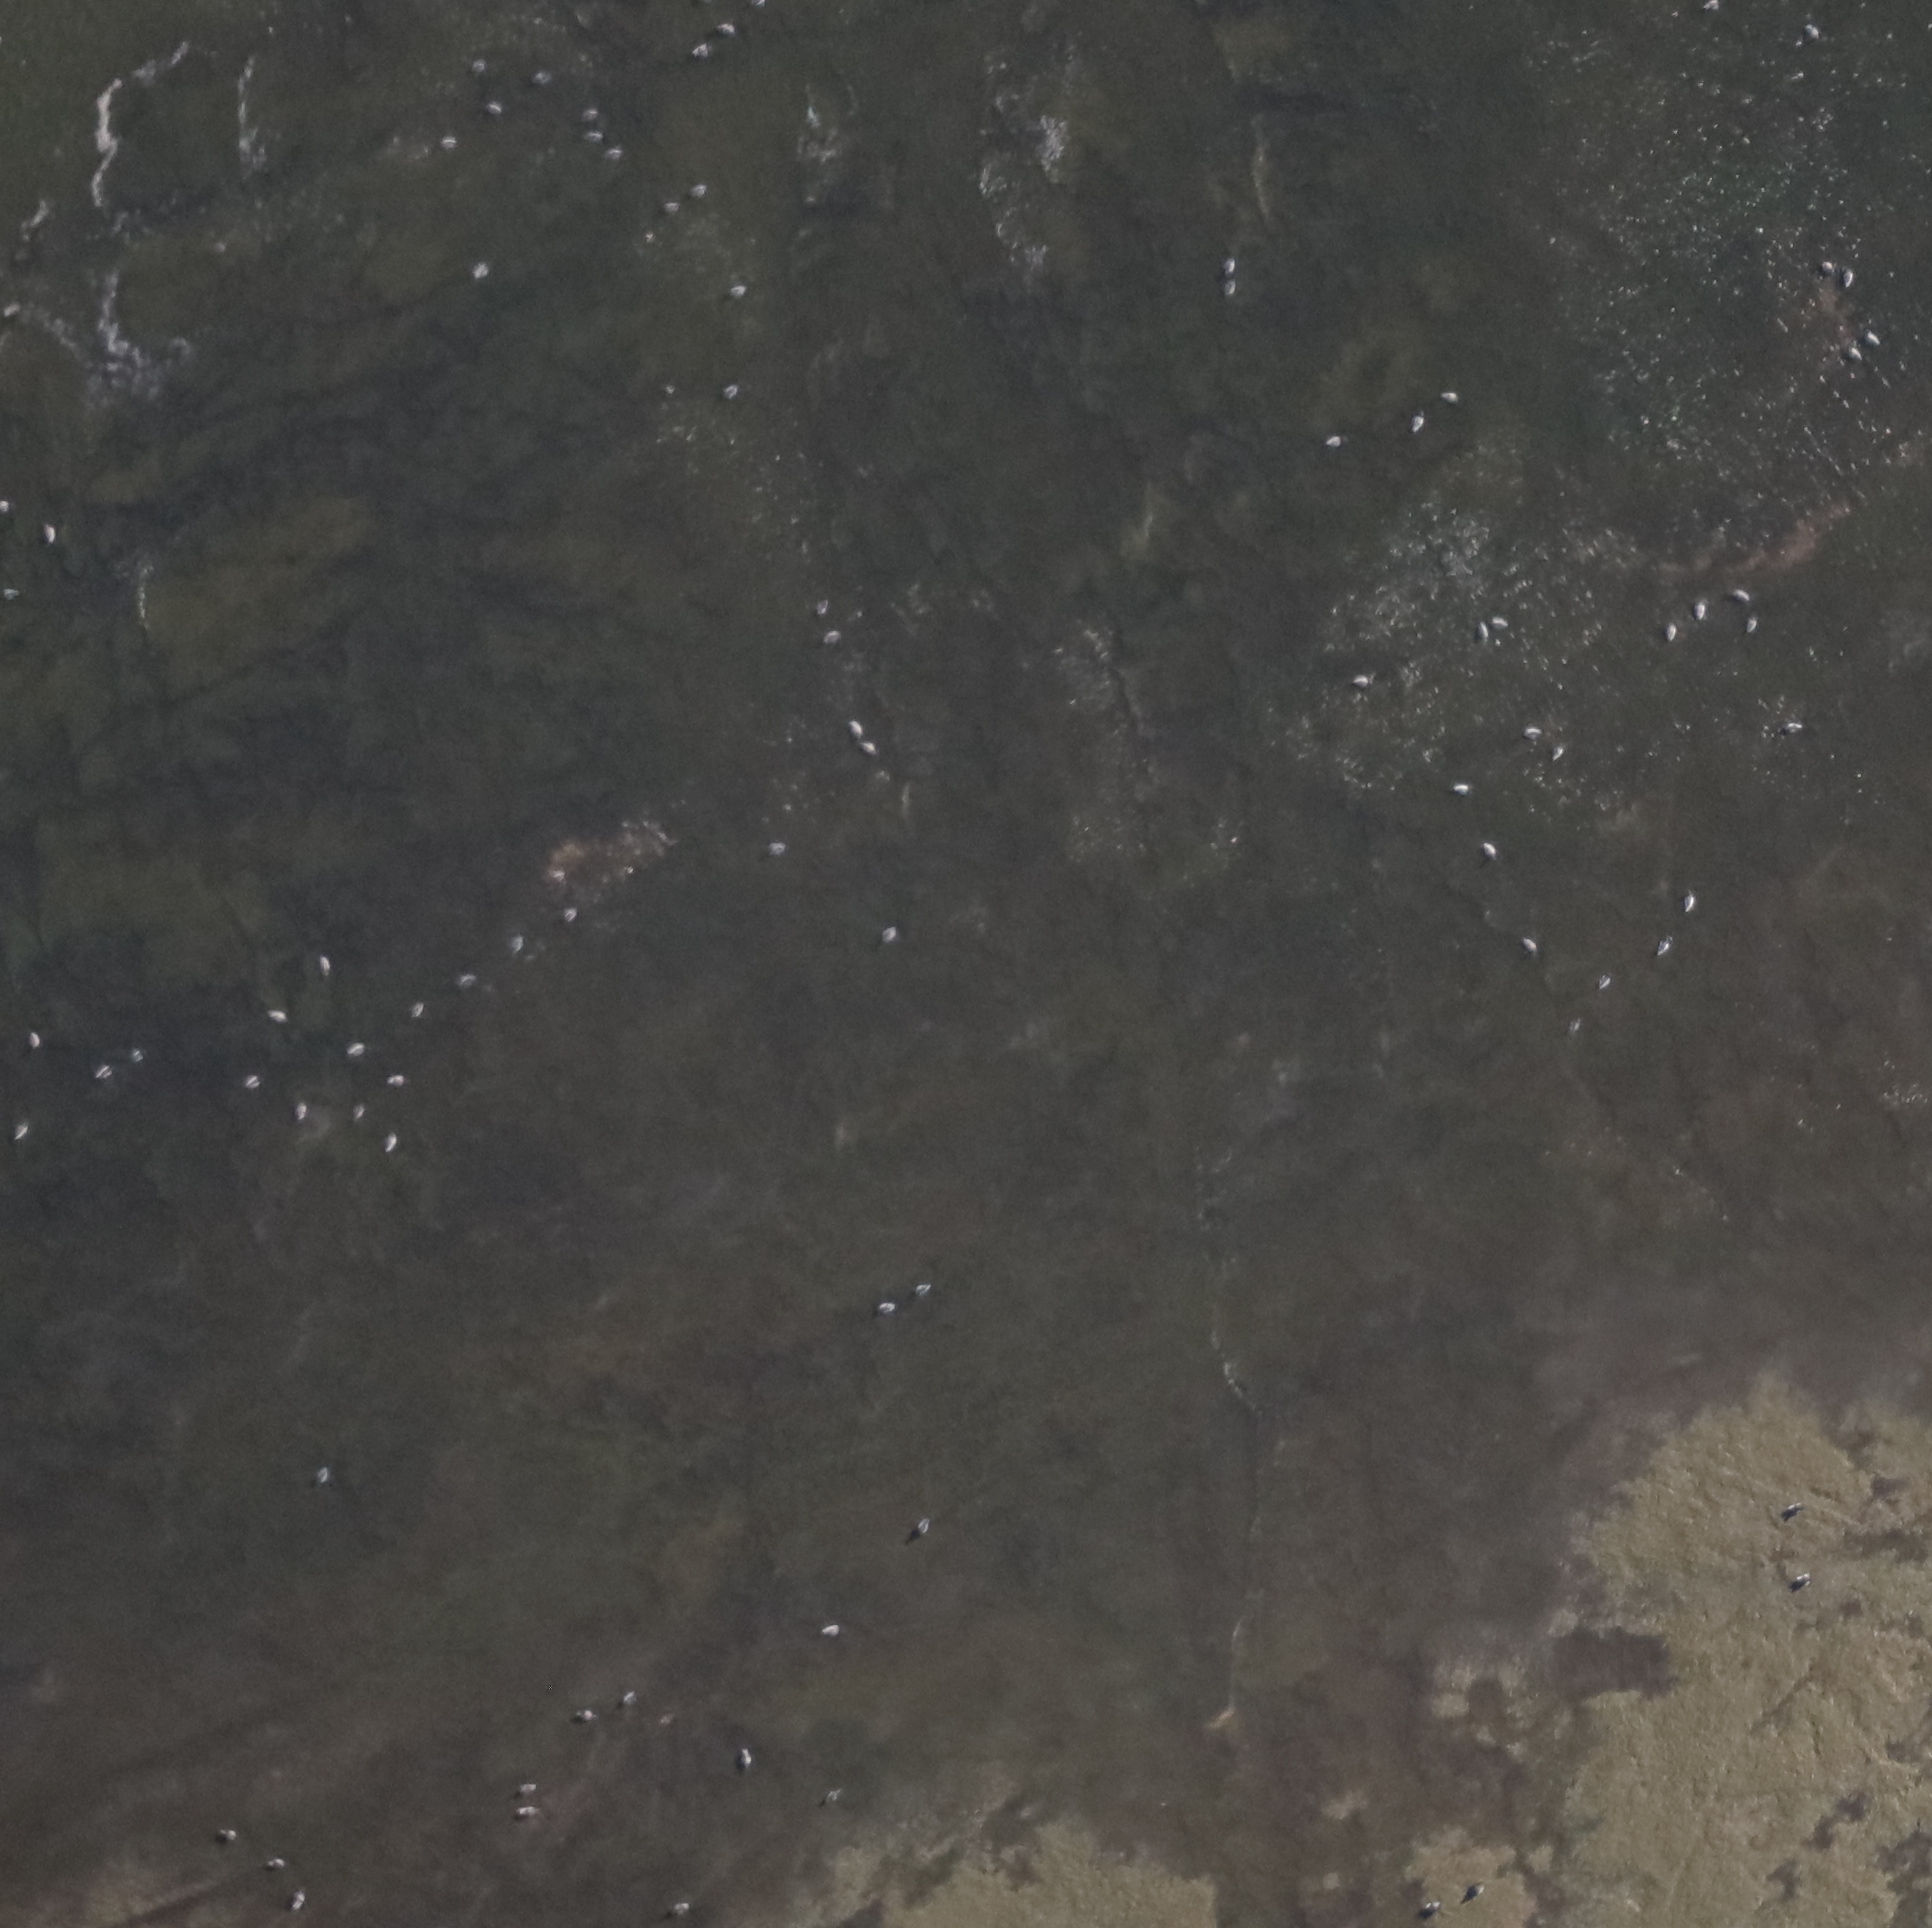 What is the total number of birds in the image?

88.